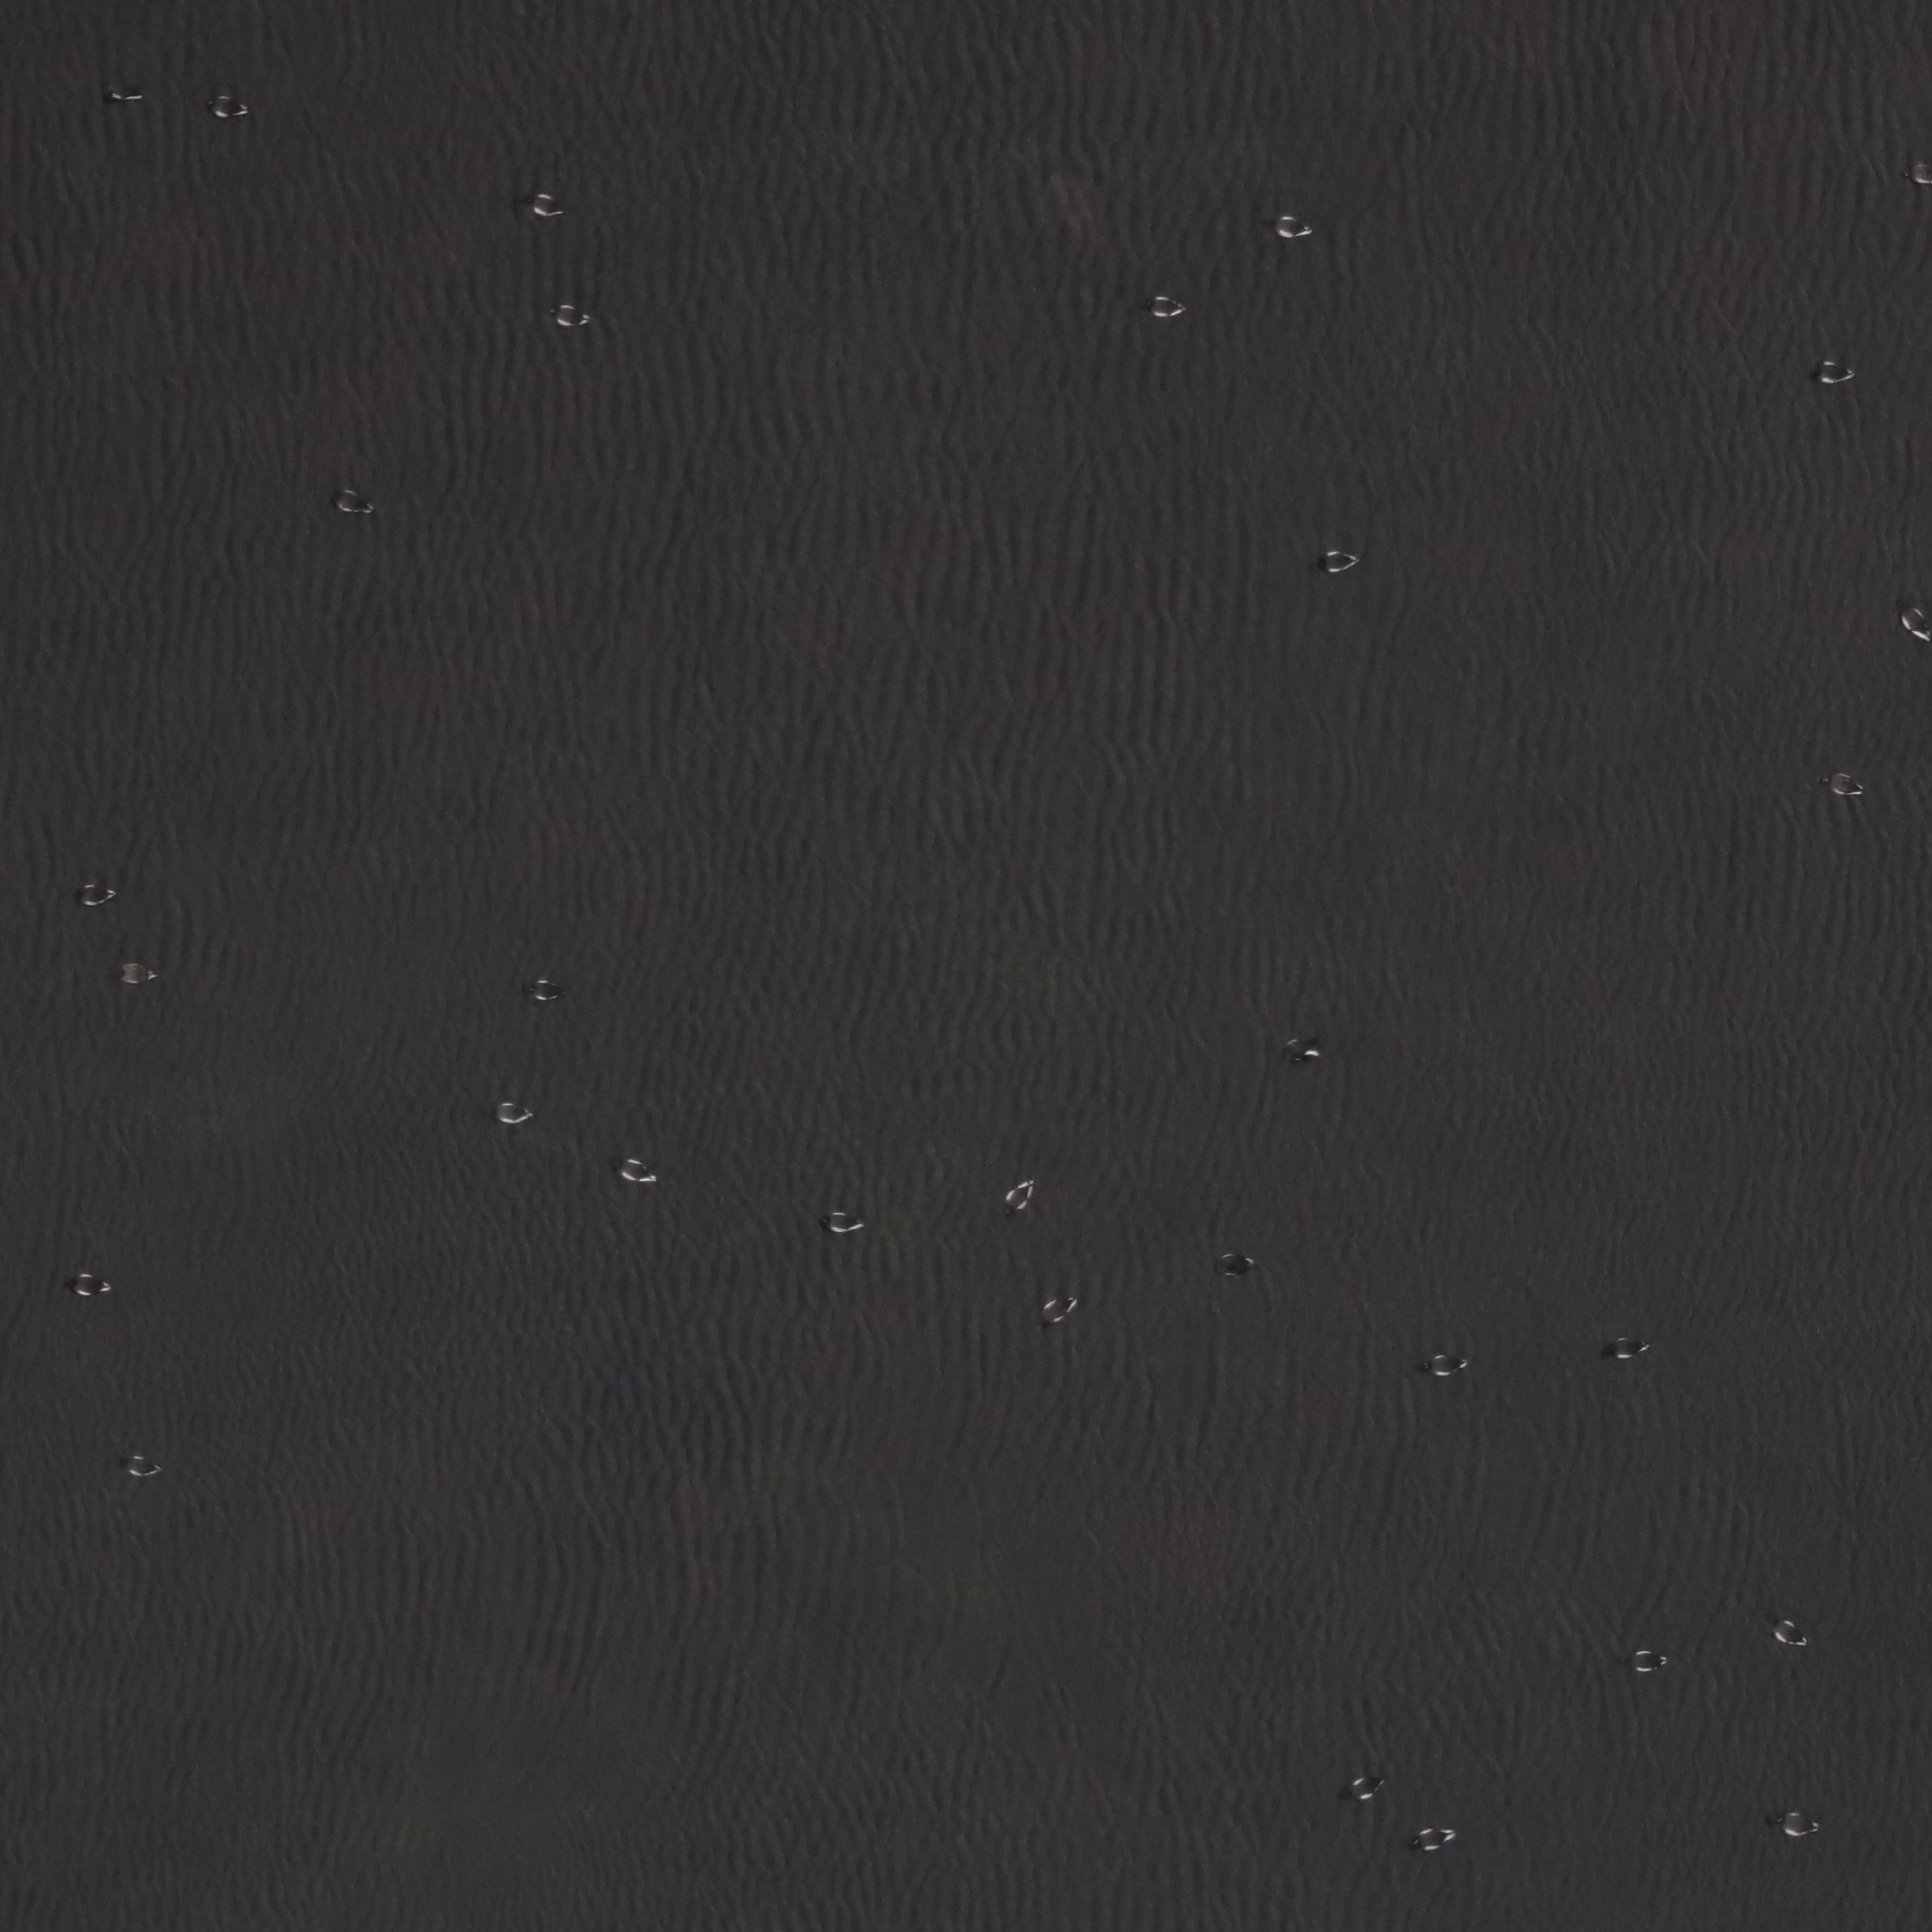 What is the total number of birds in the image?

31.